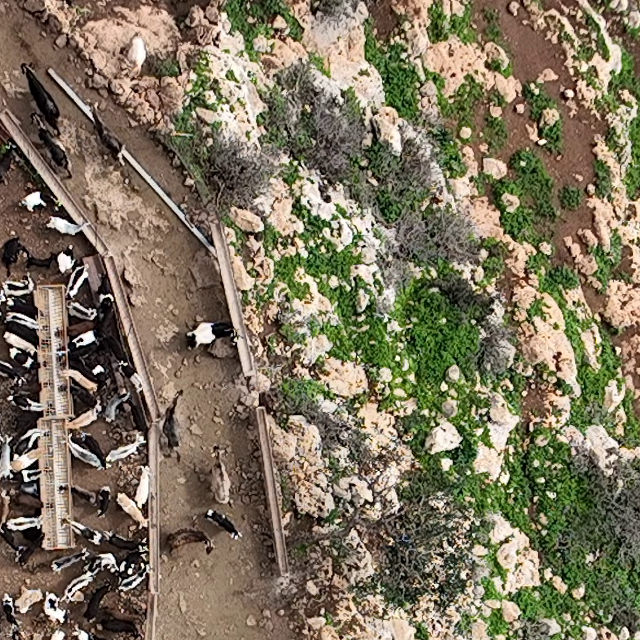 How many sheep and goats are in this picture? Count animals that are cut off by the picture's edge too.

75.